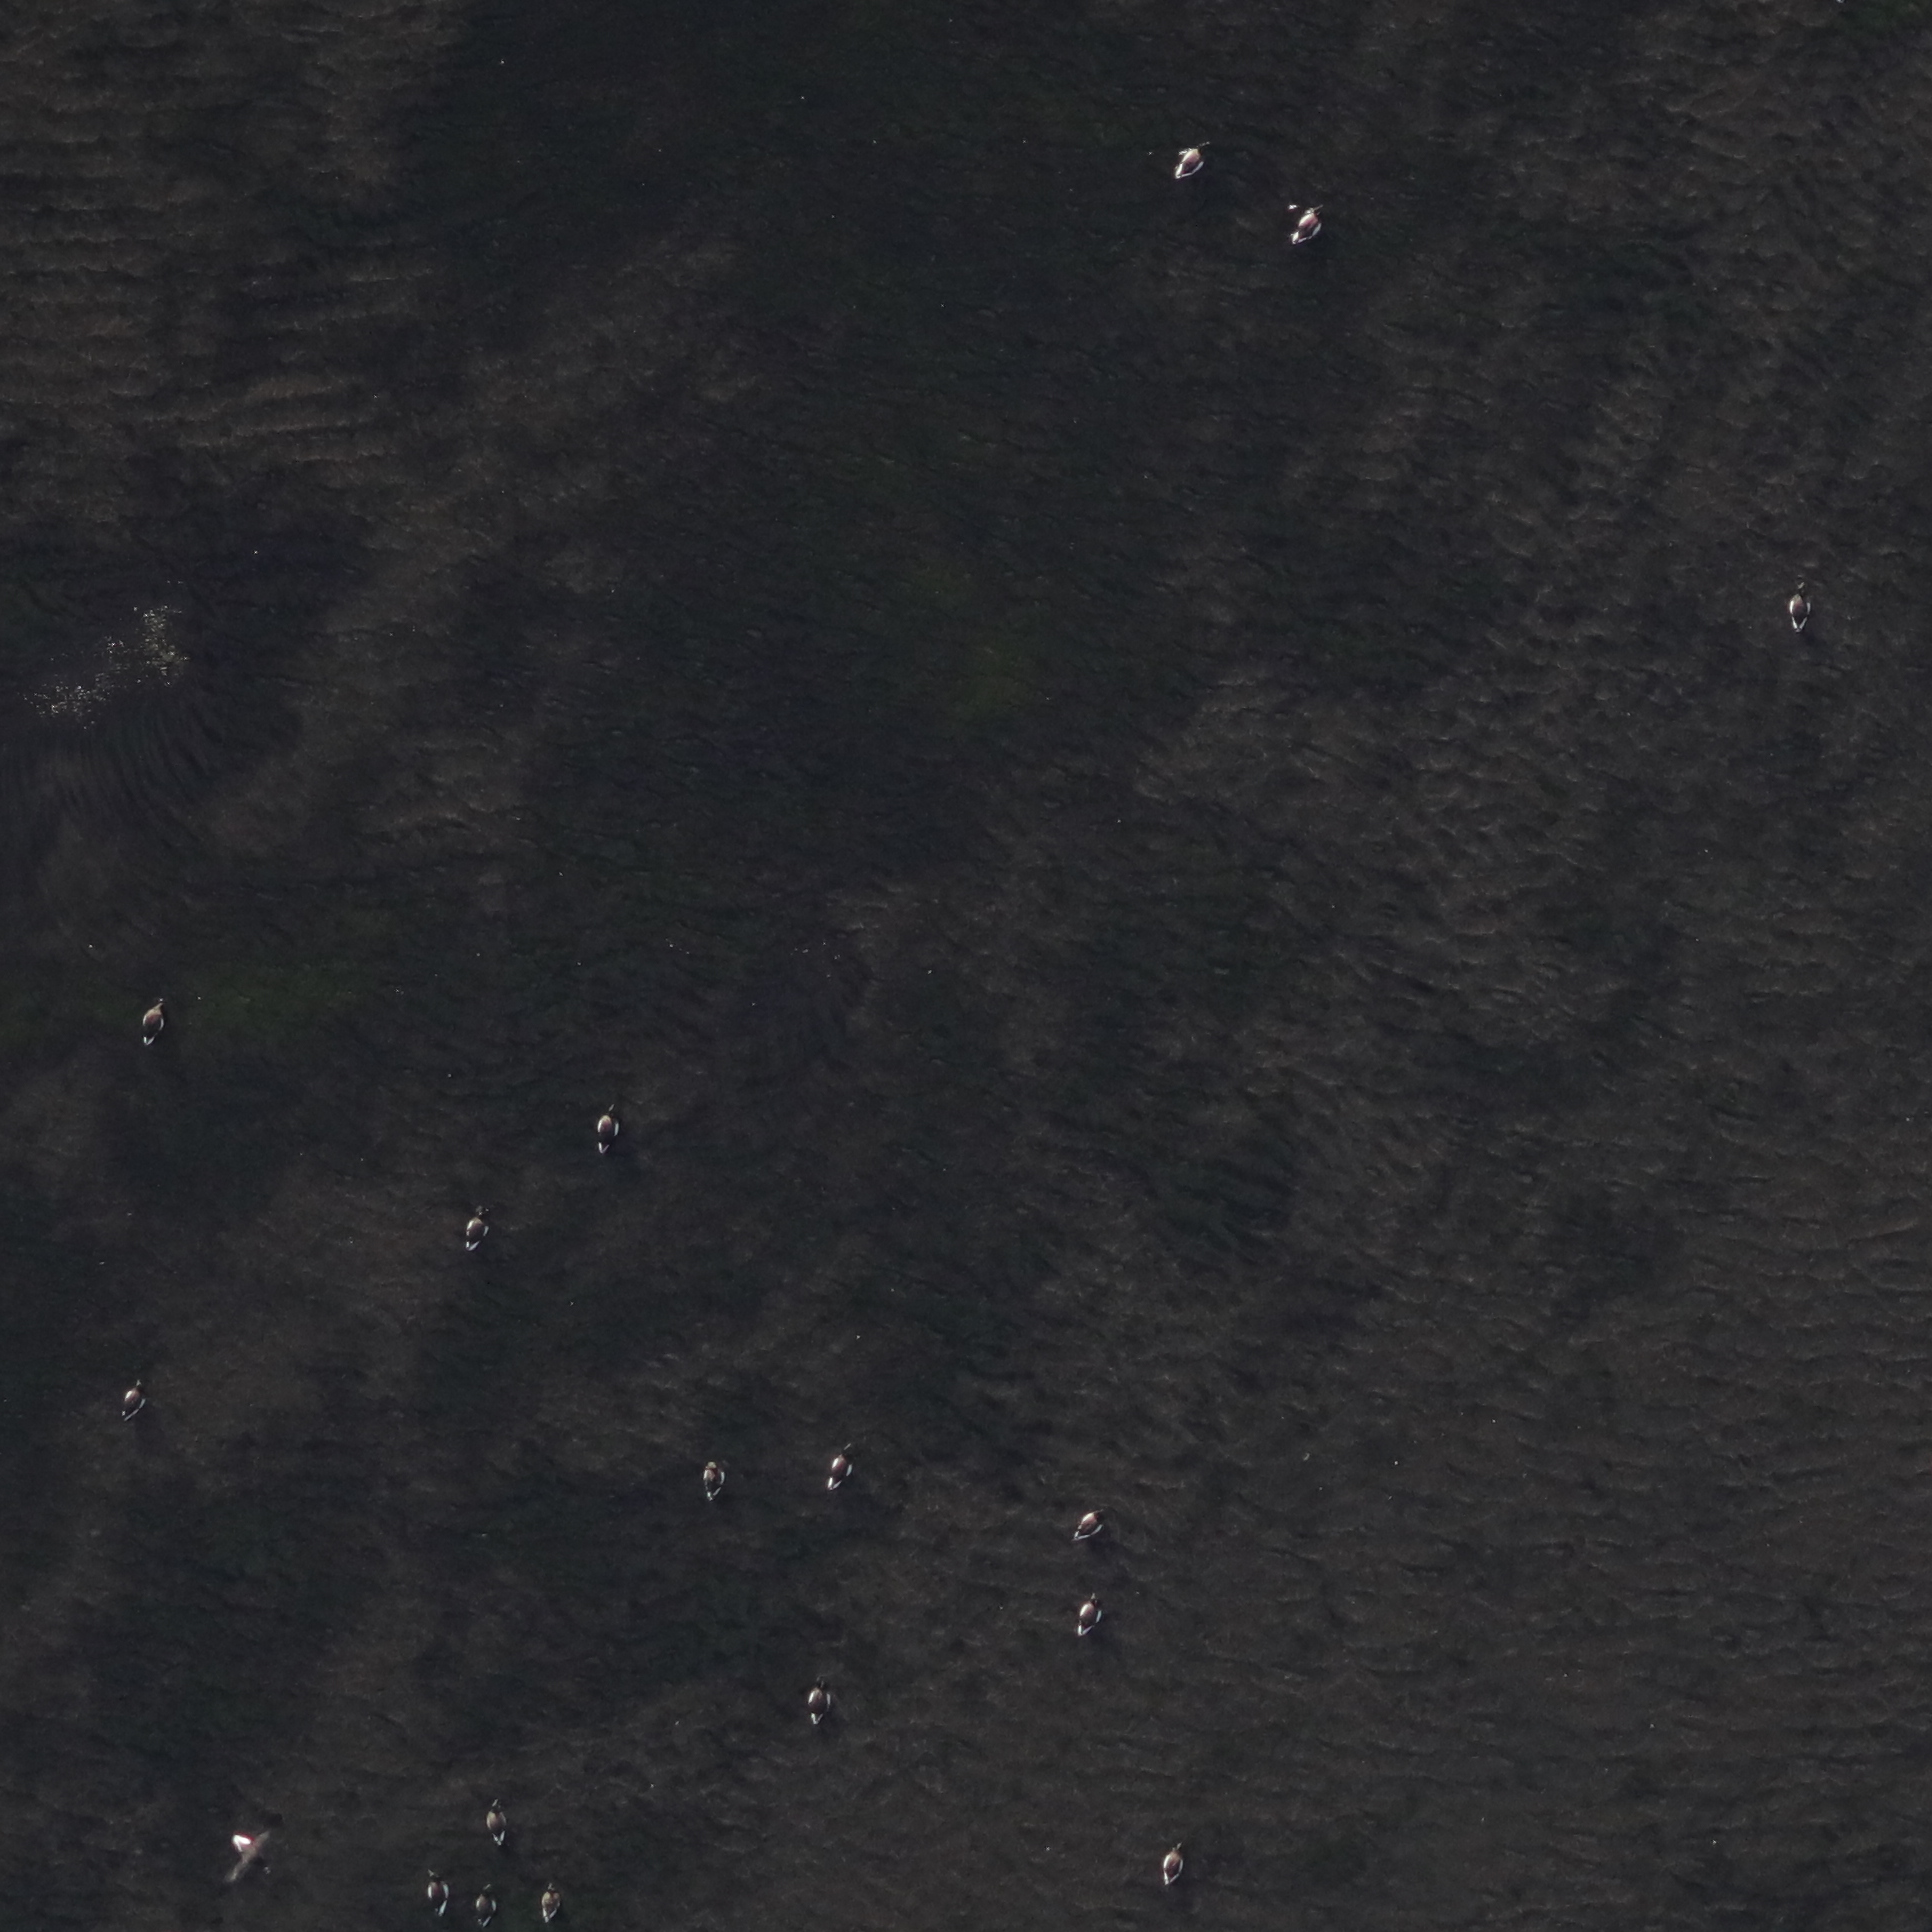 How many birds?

18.